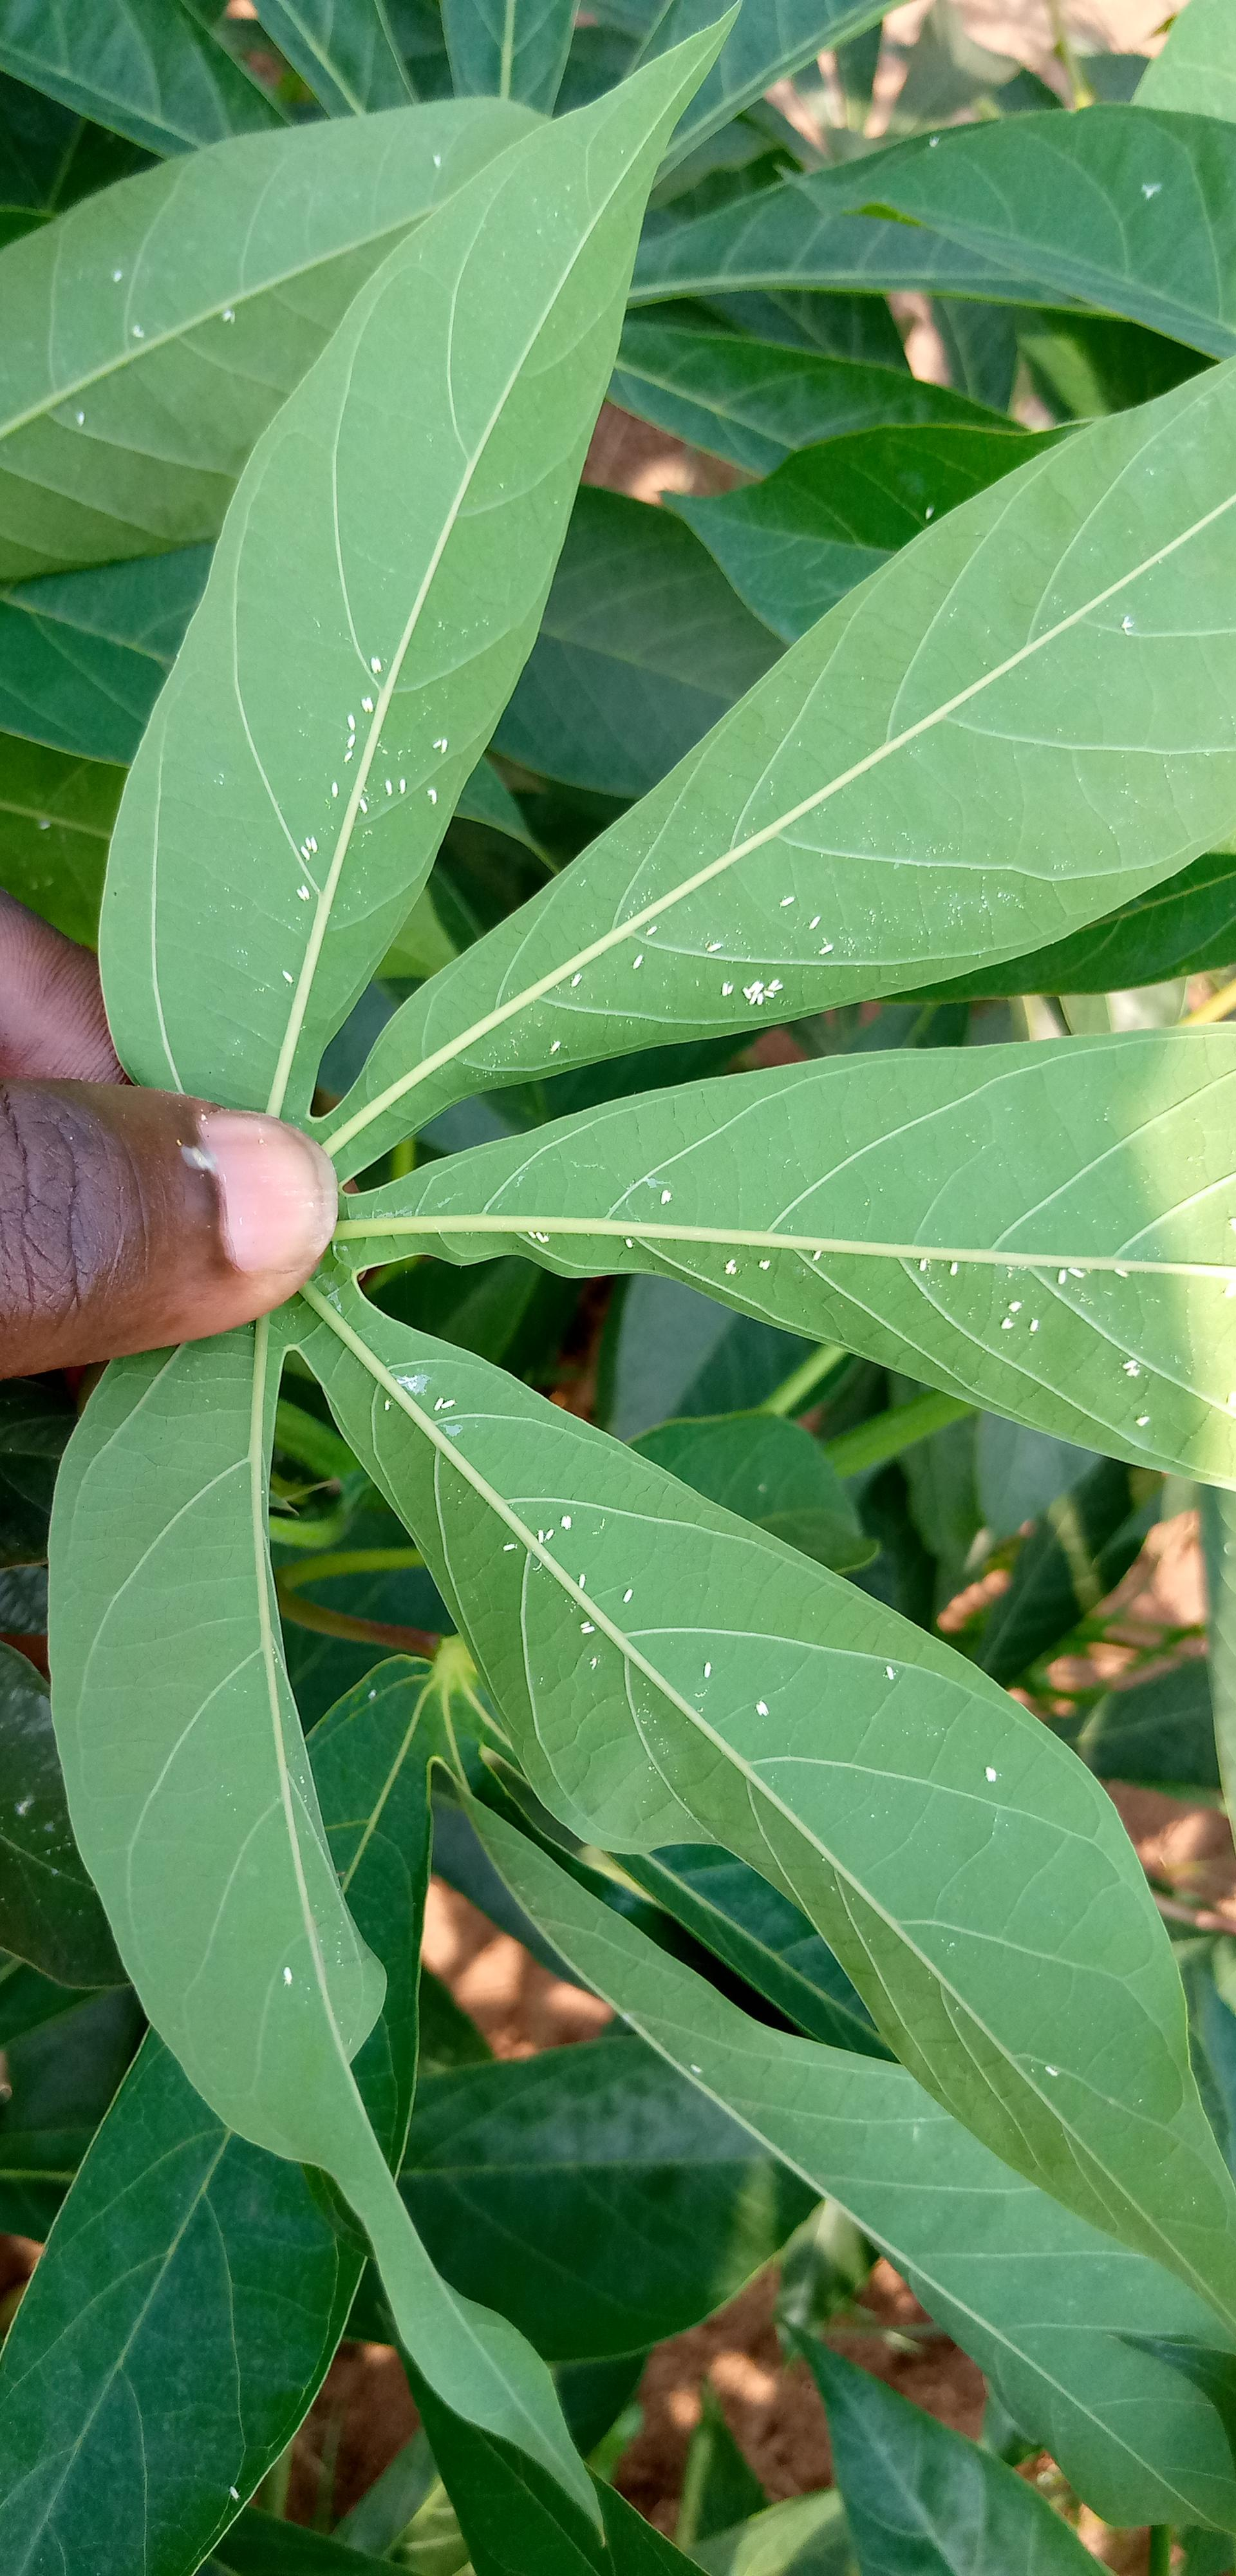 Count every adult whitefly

69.